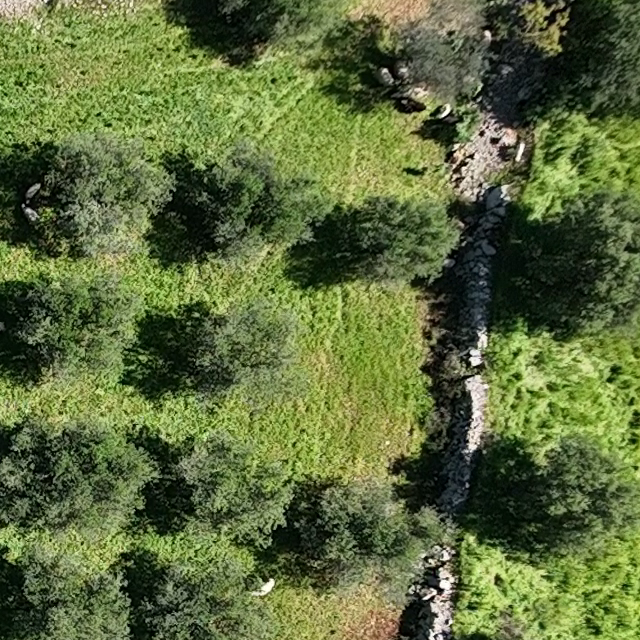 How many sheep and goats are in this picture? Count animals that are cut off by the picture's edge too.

14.